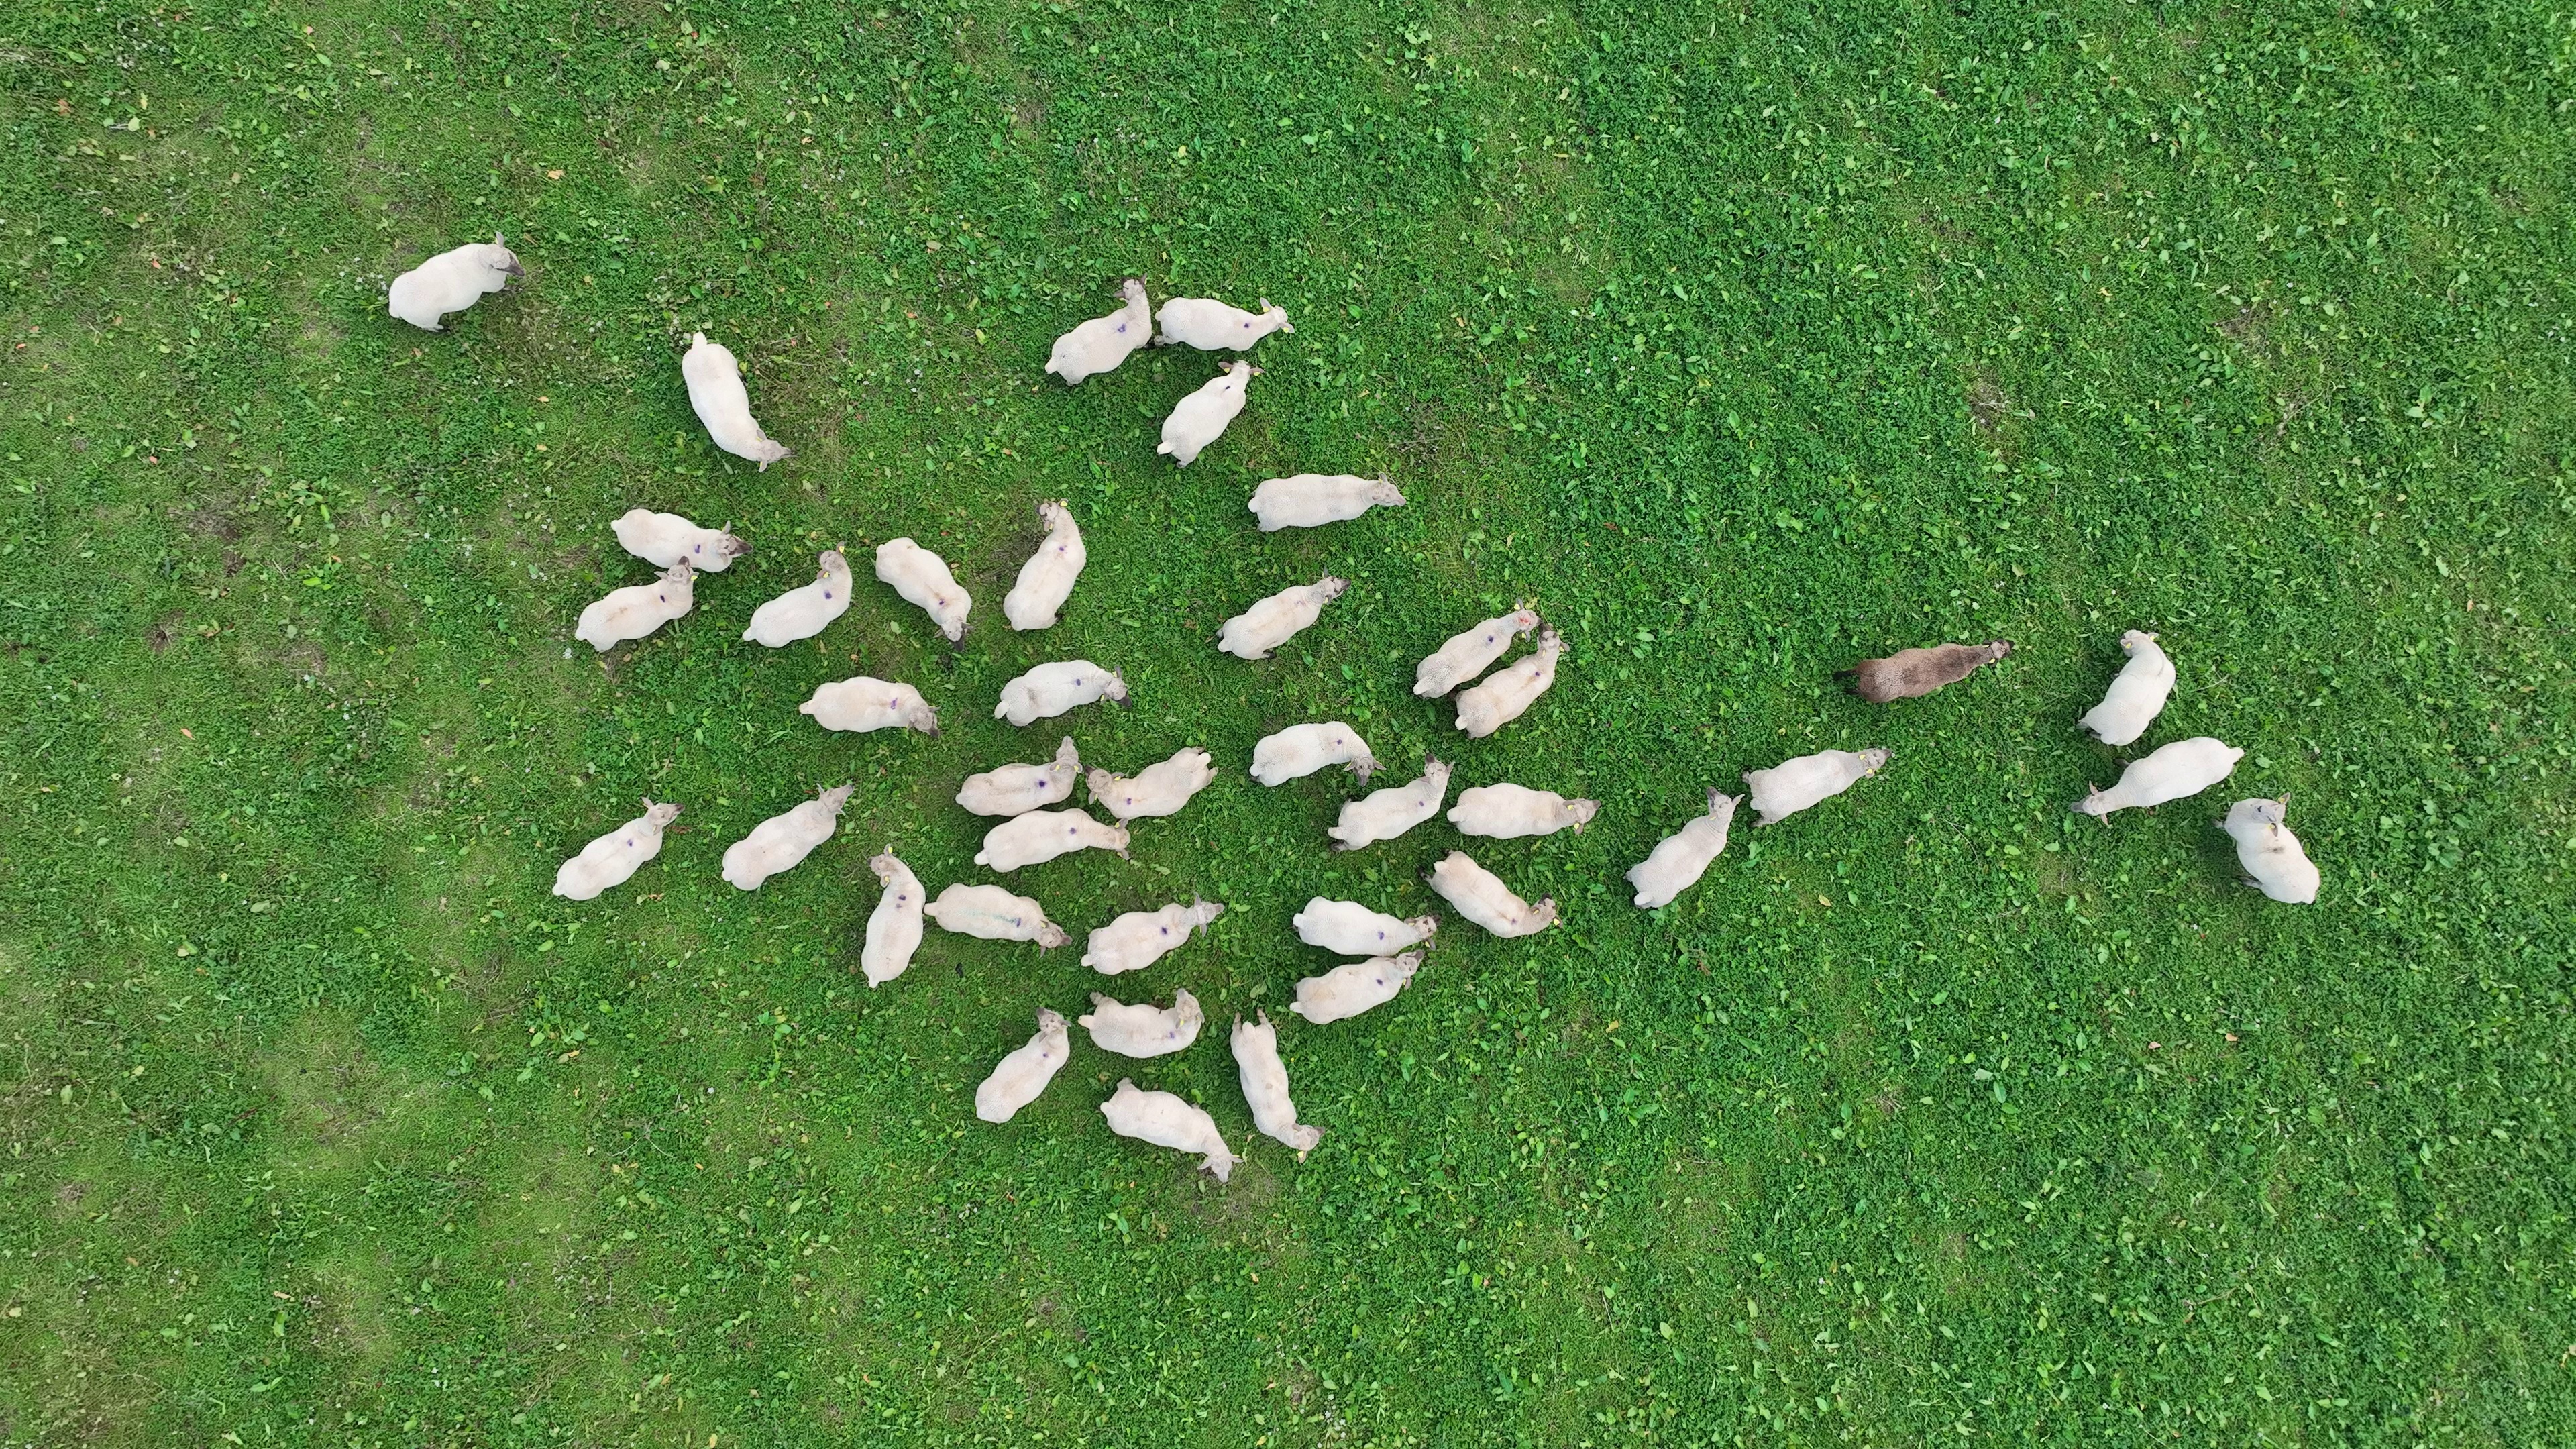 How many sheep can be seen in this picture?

40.